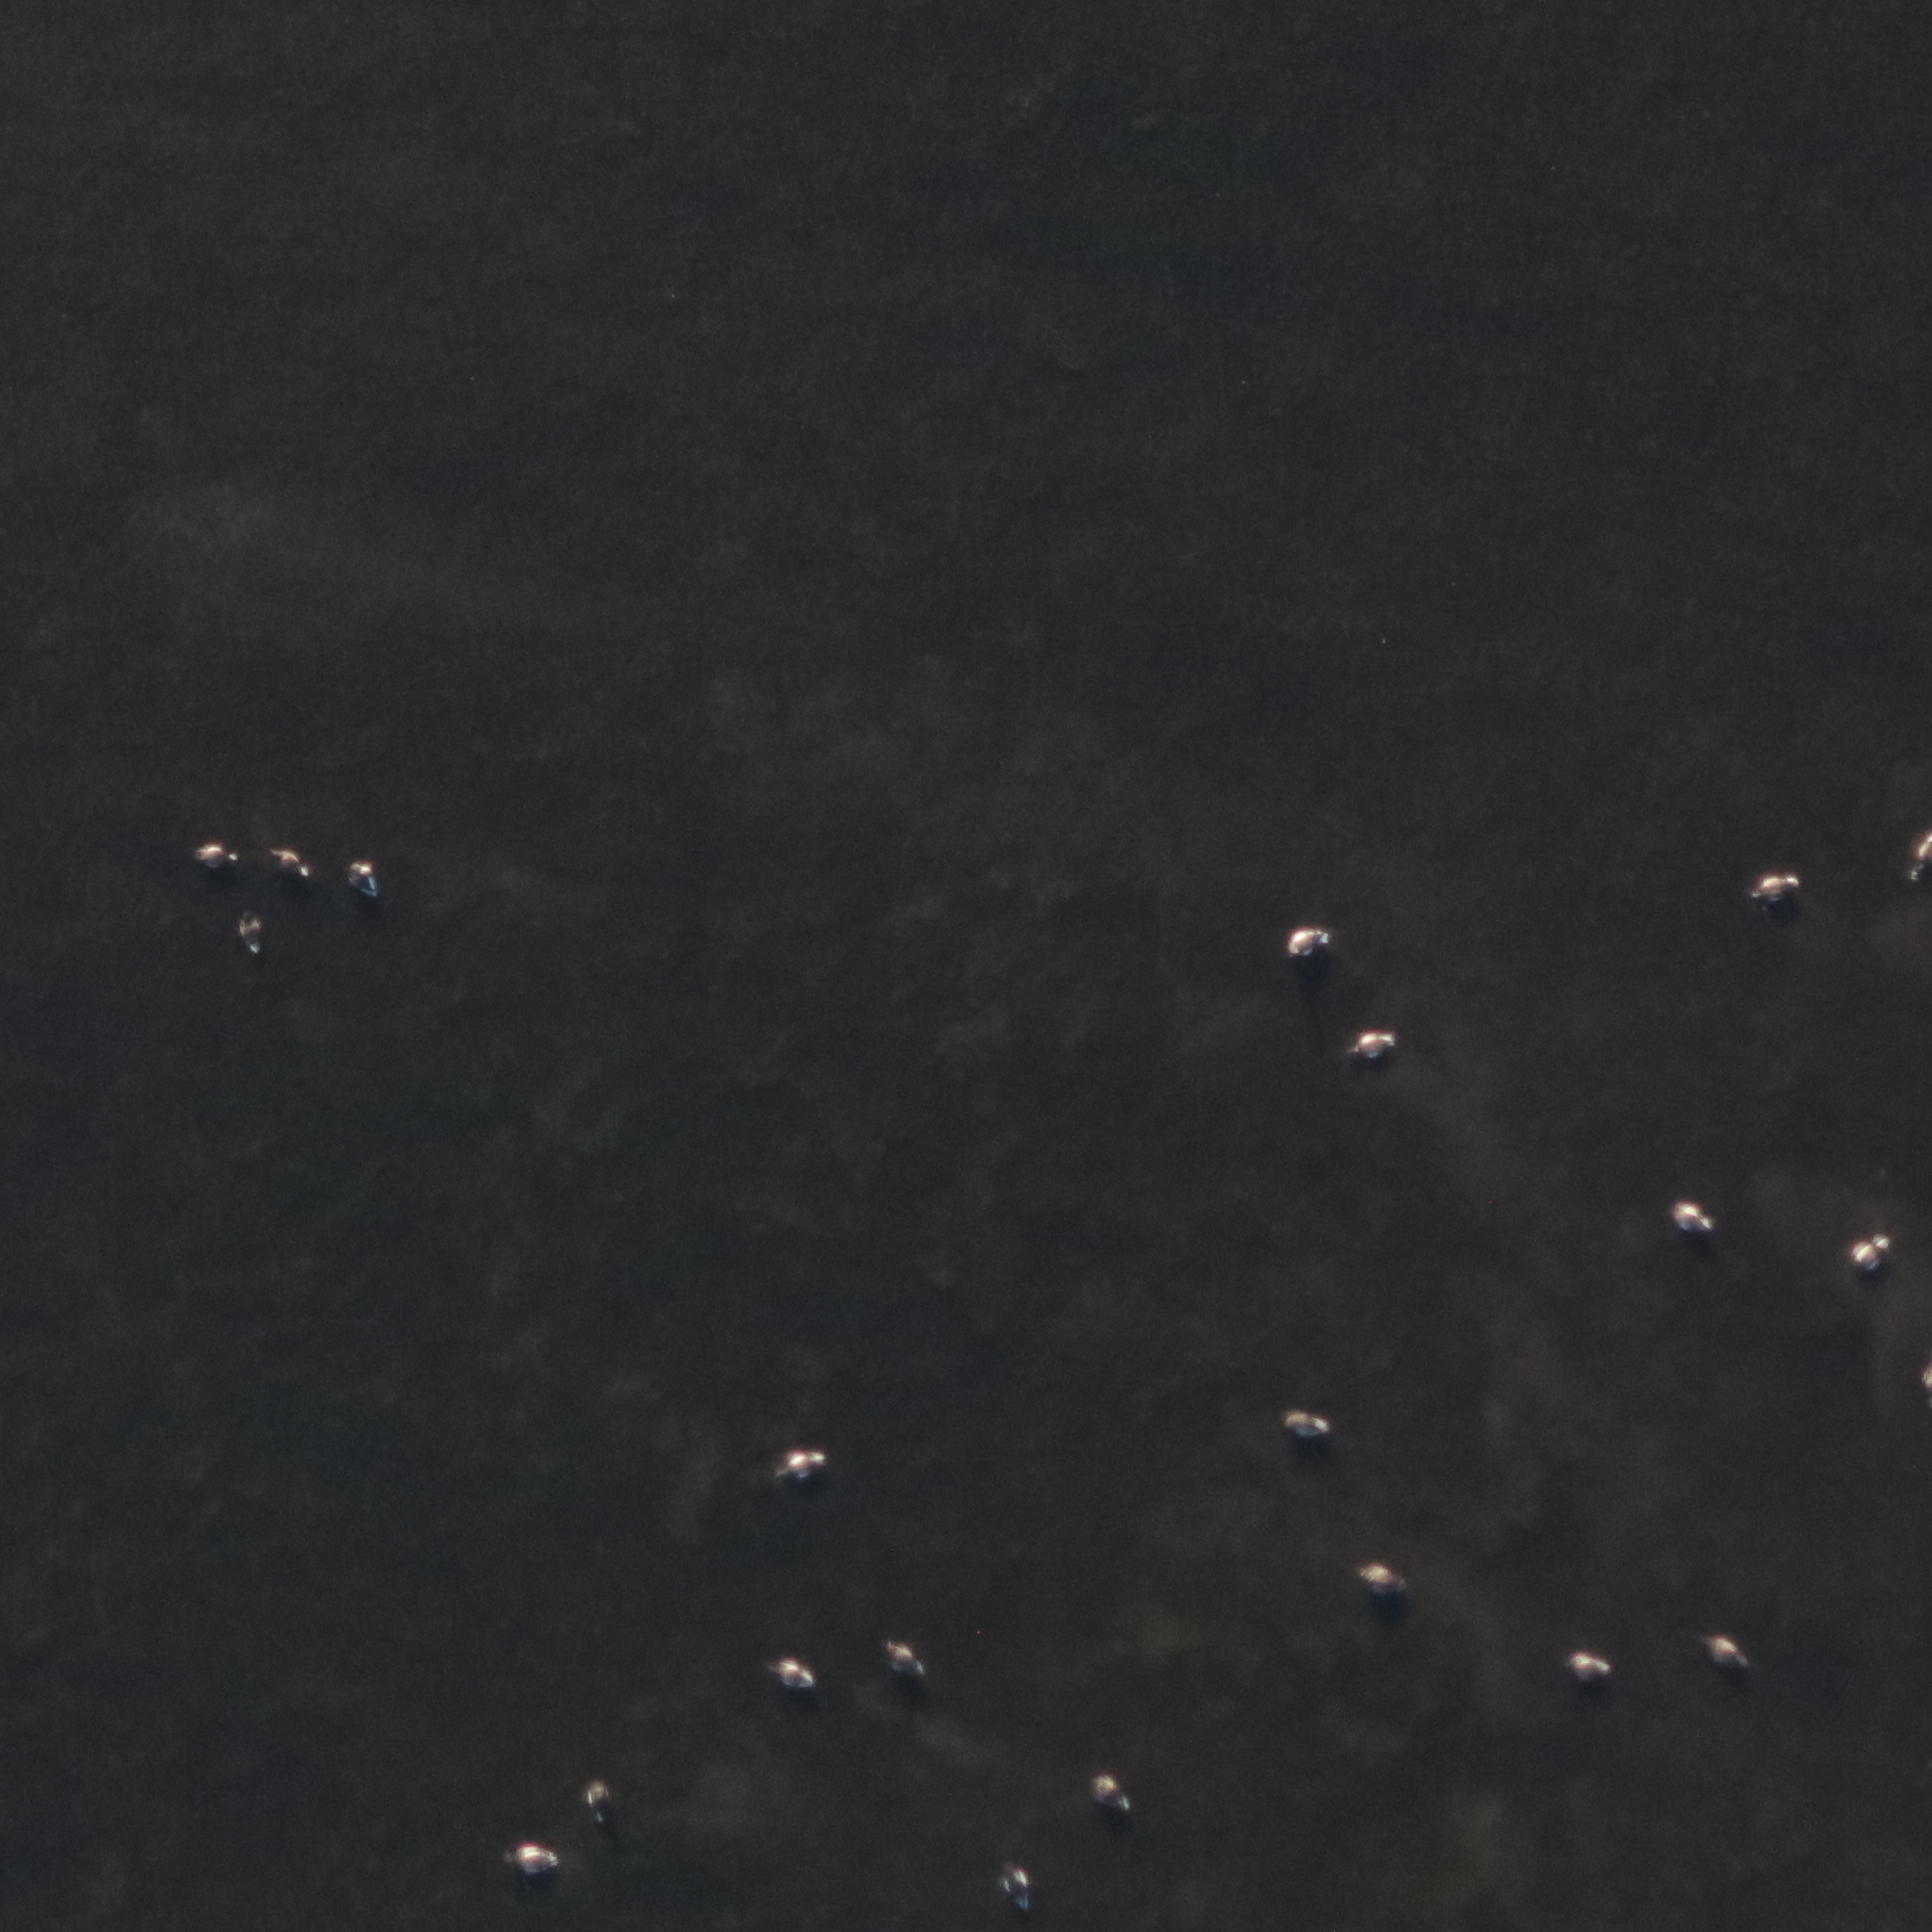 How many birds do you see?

21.